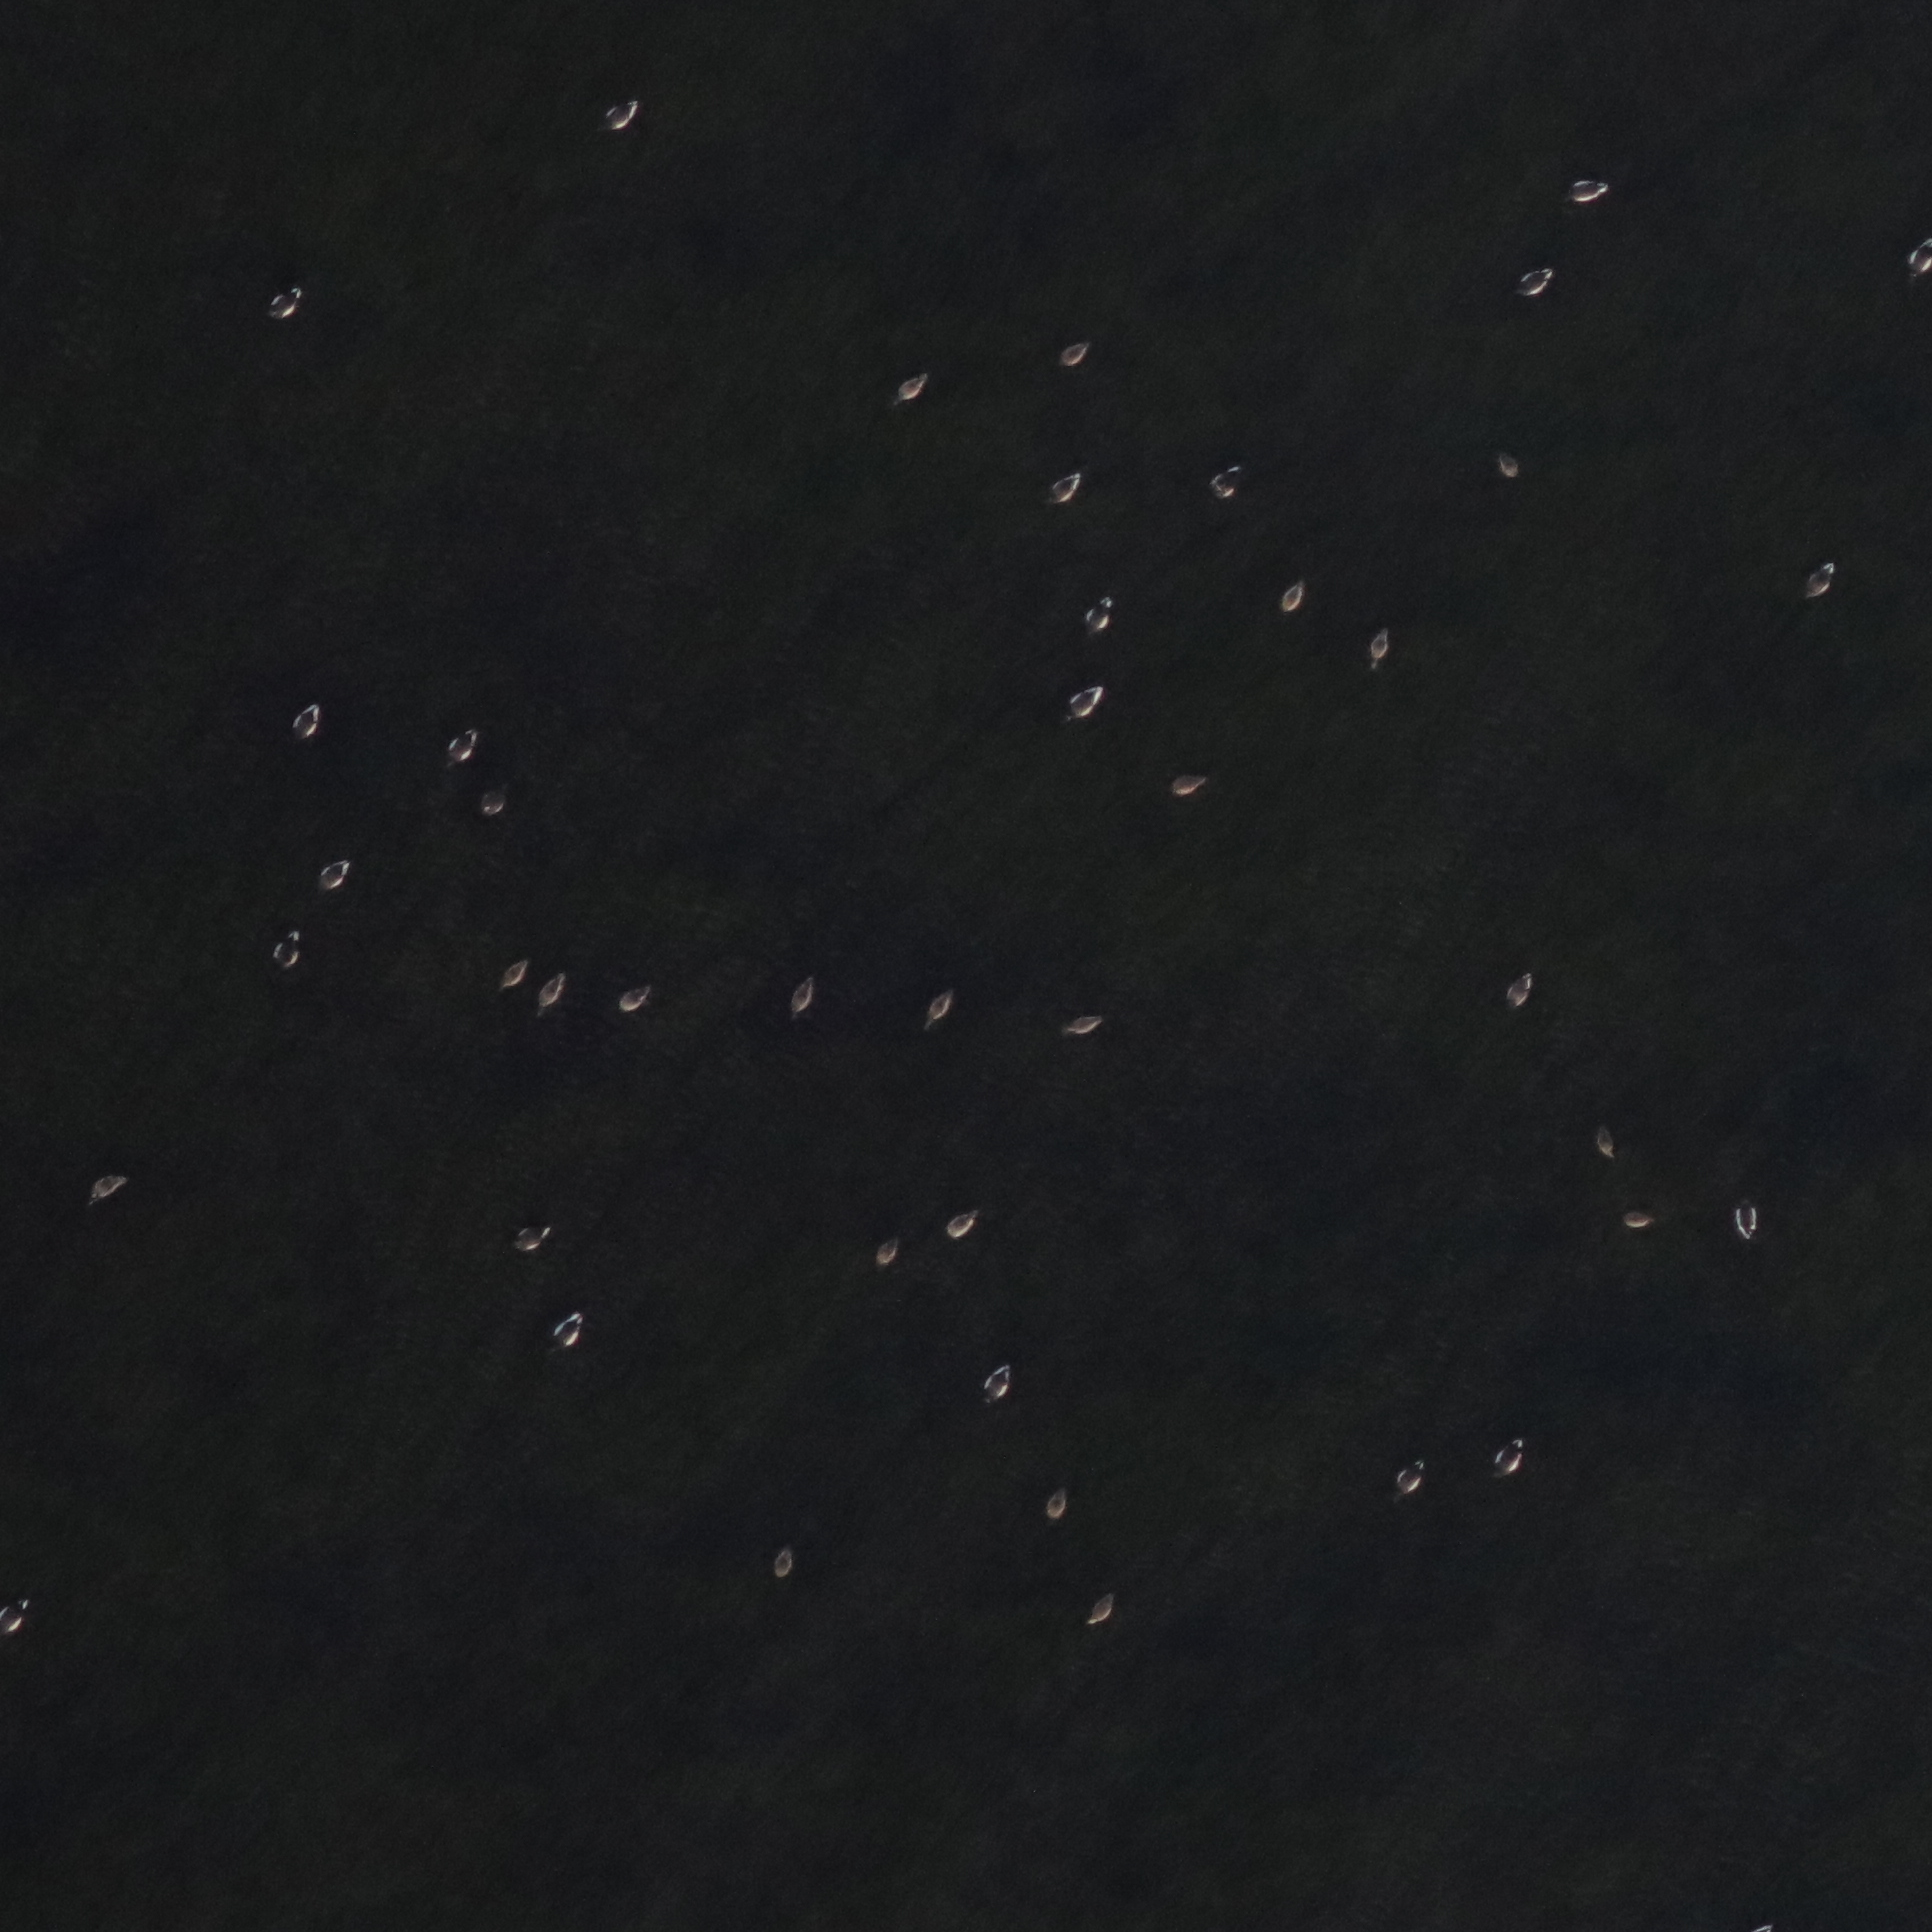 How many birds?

42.